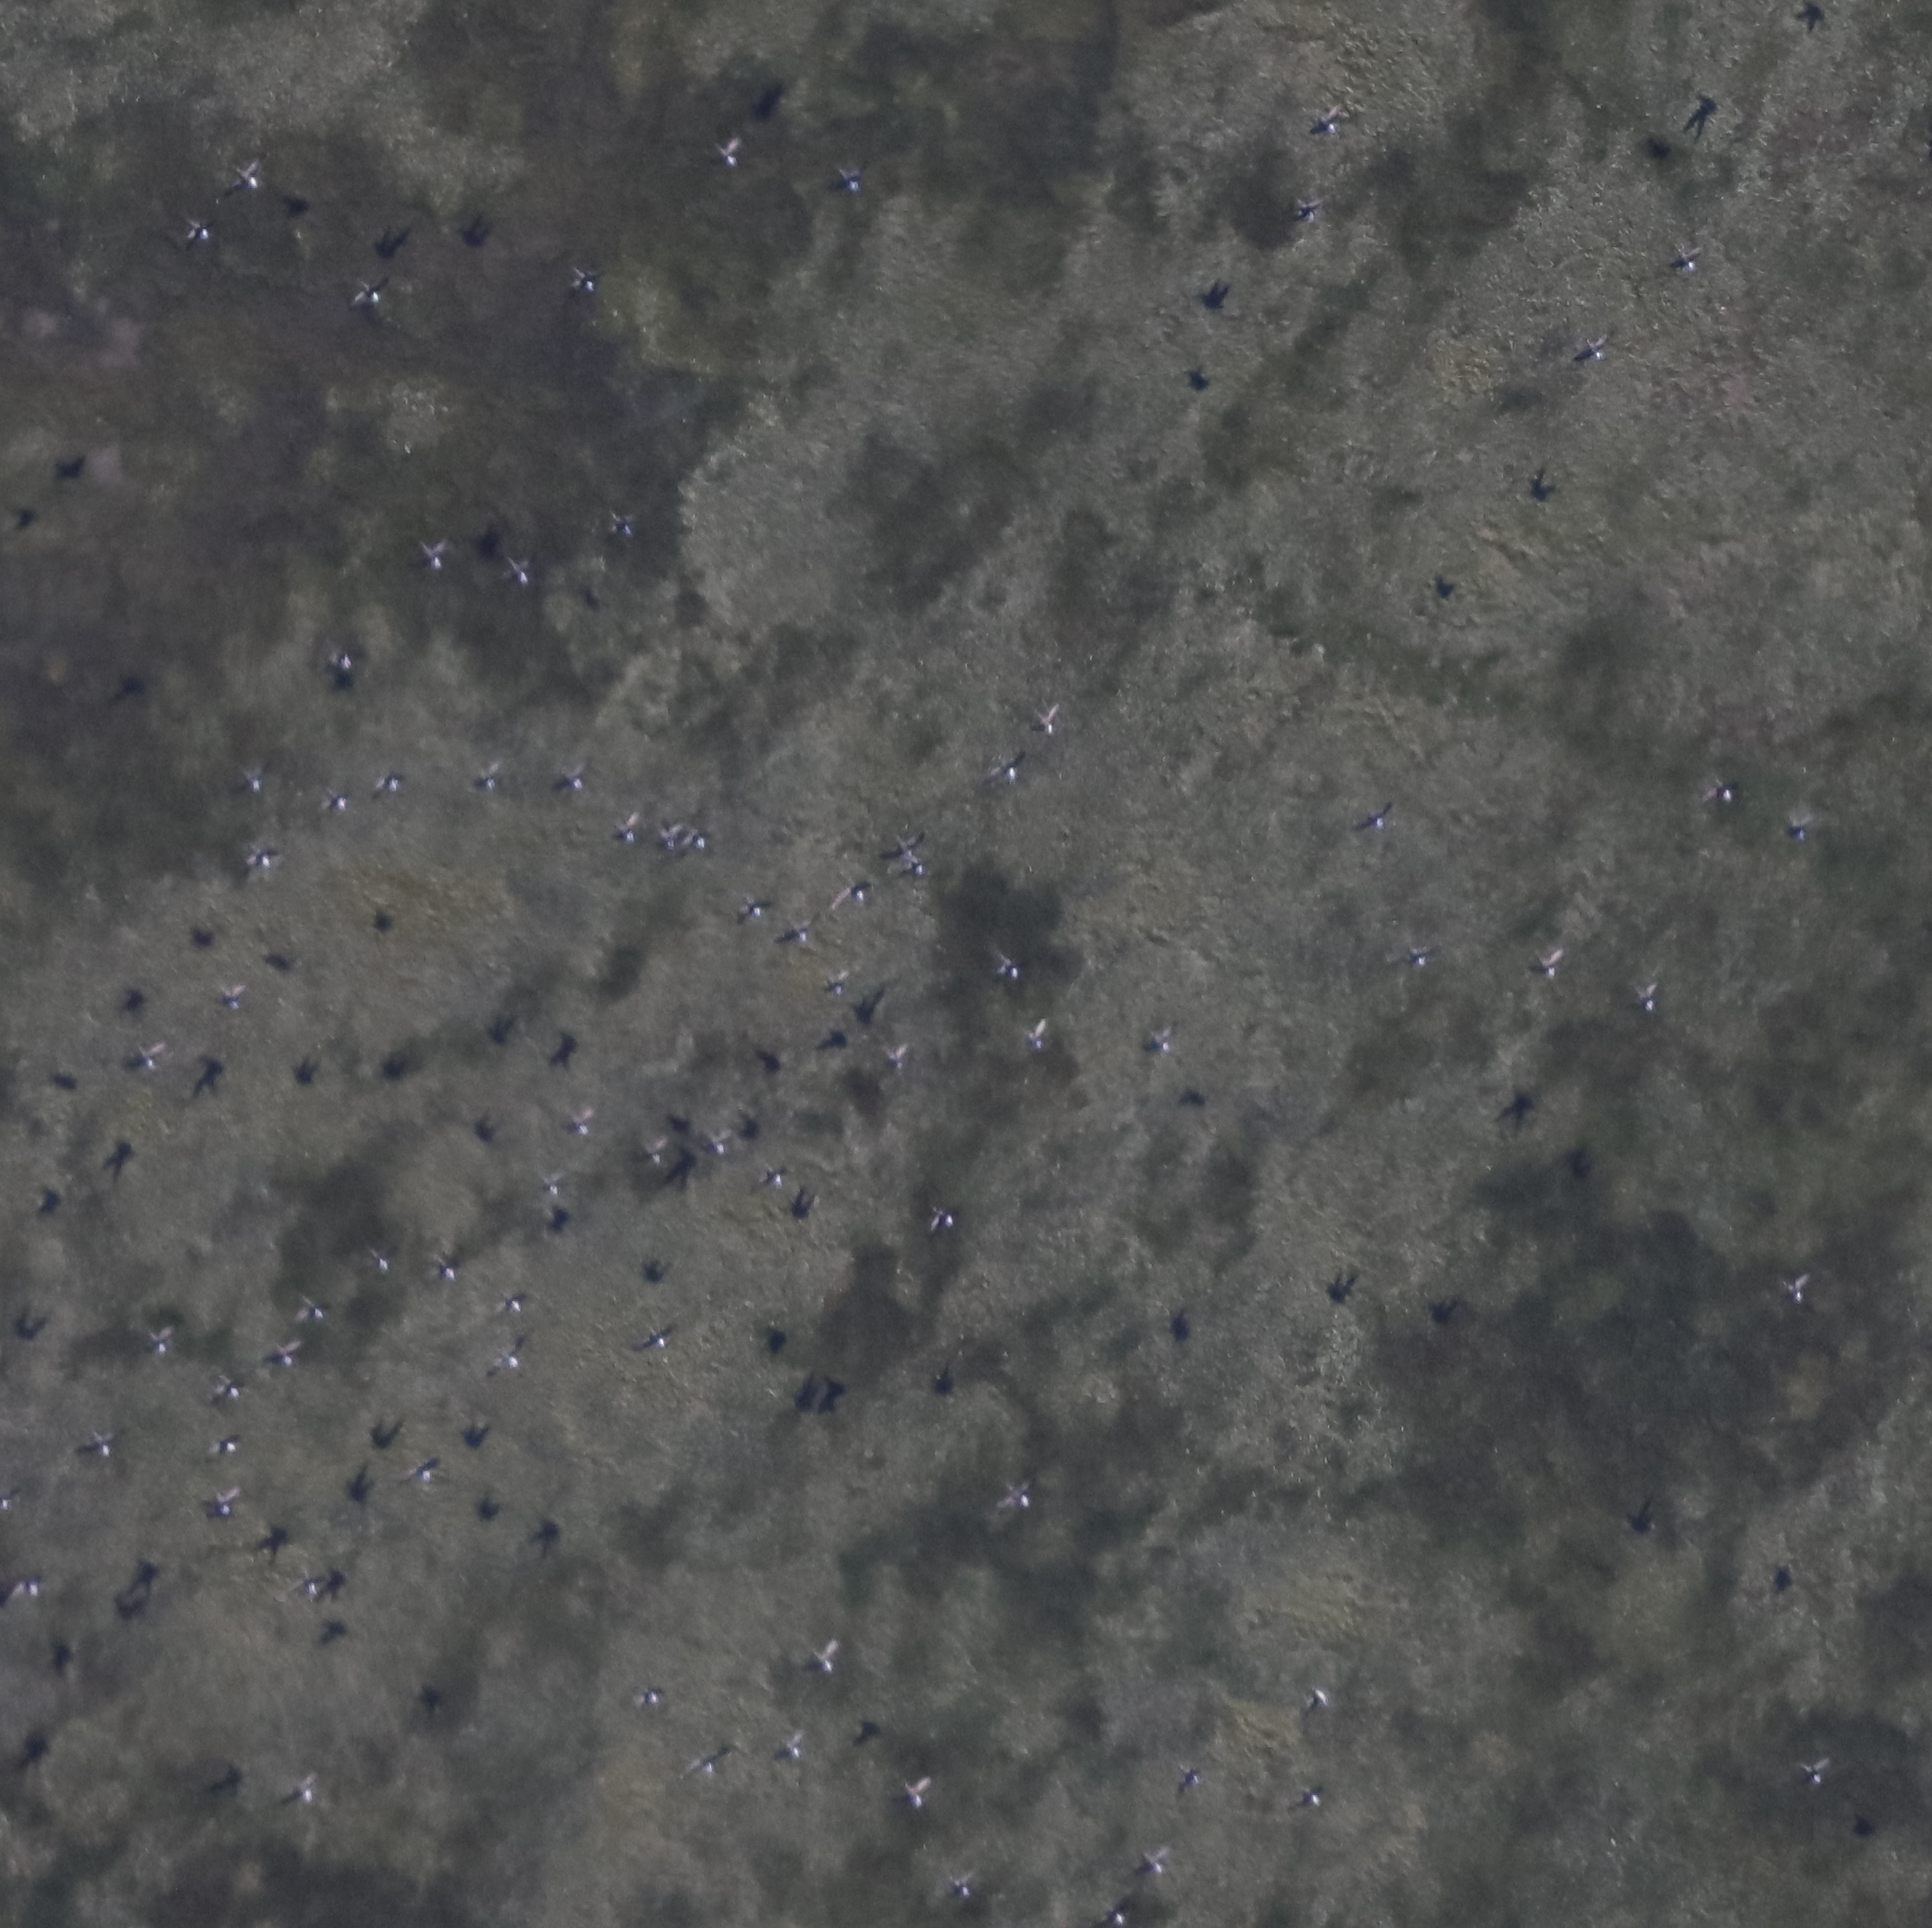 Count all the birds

80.